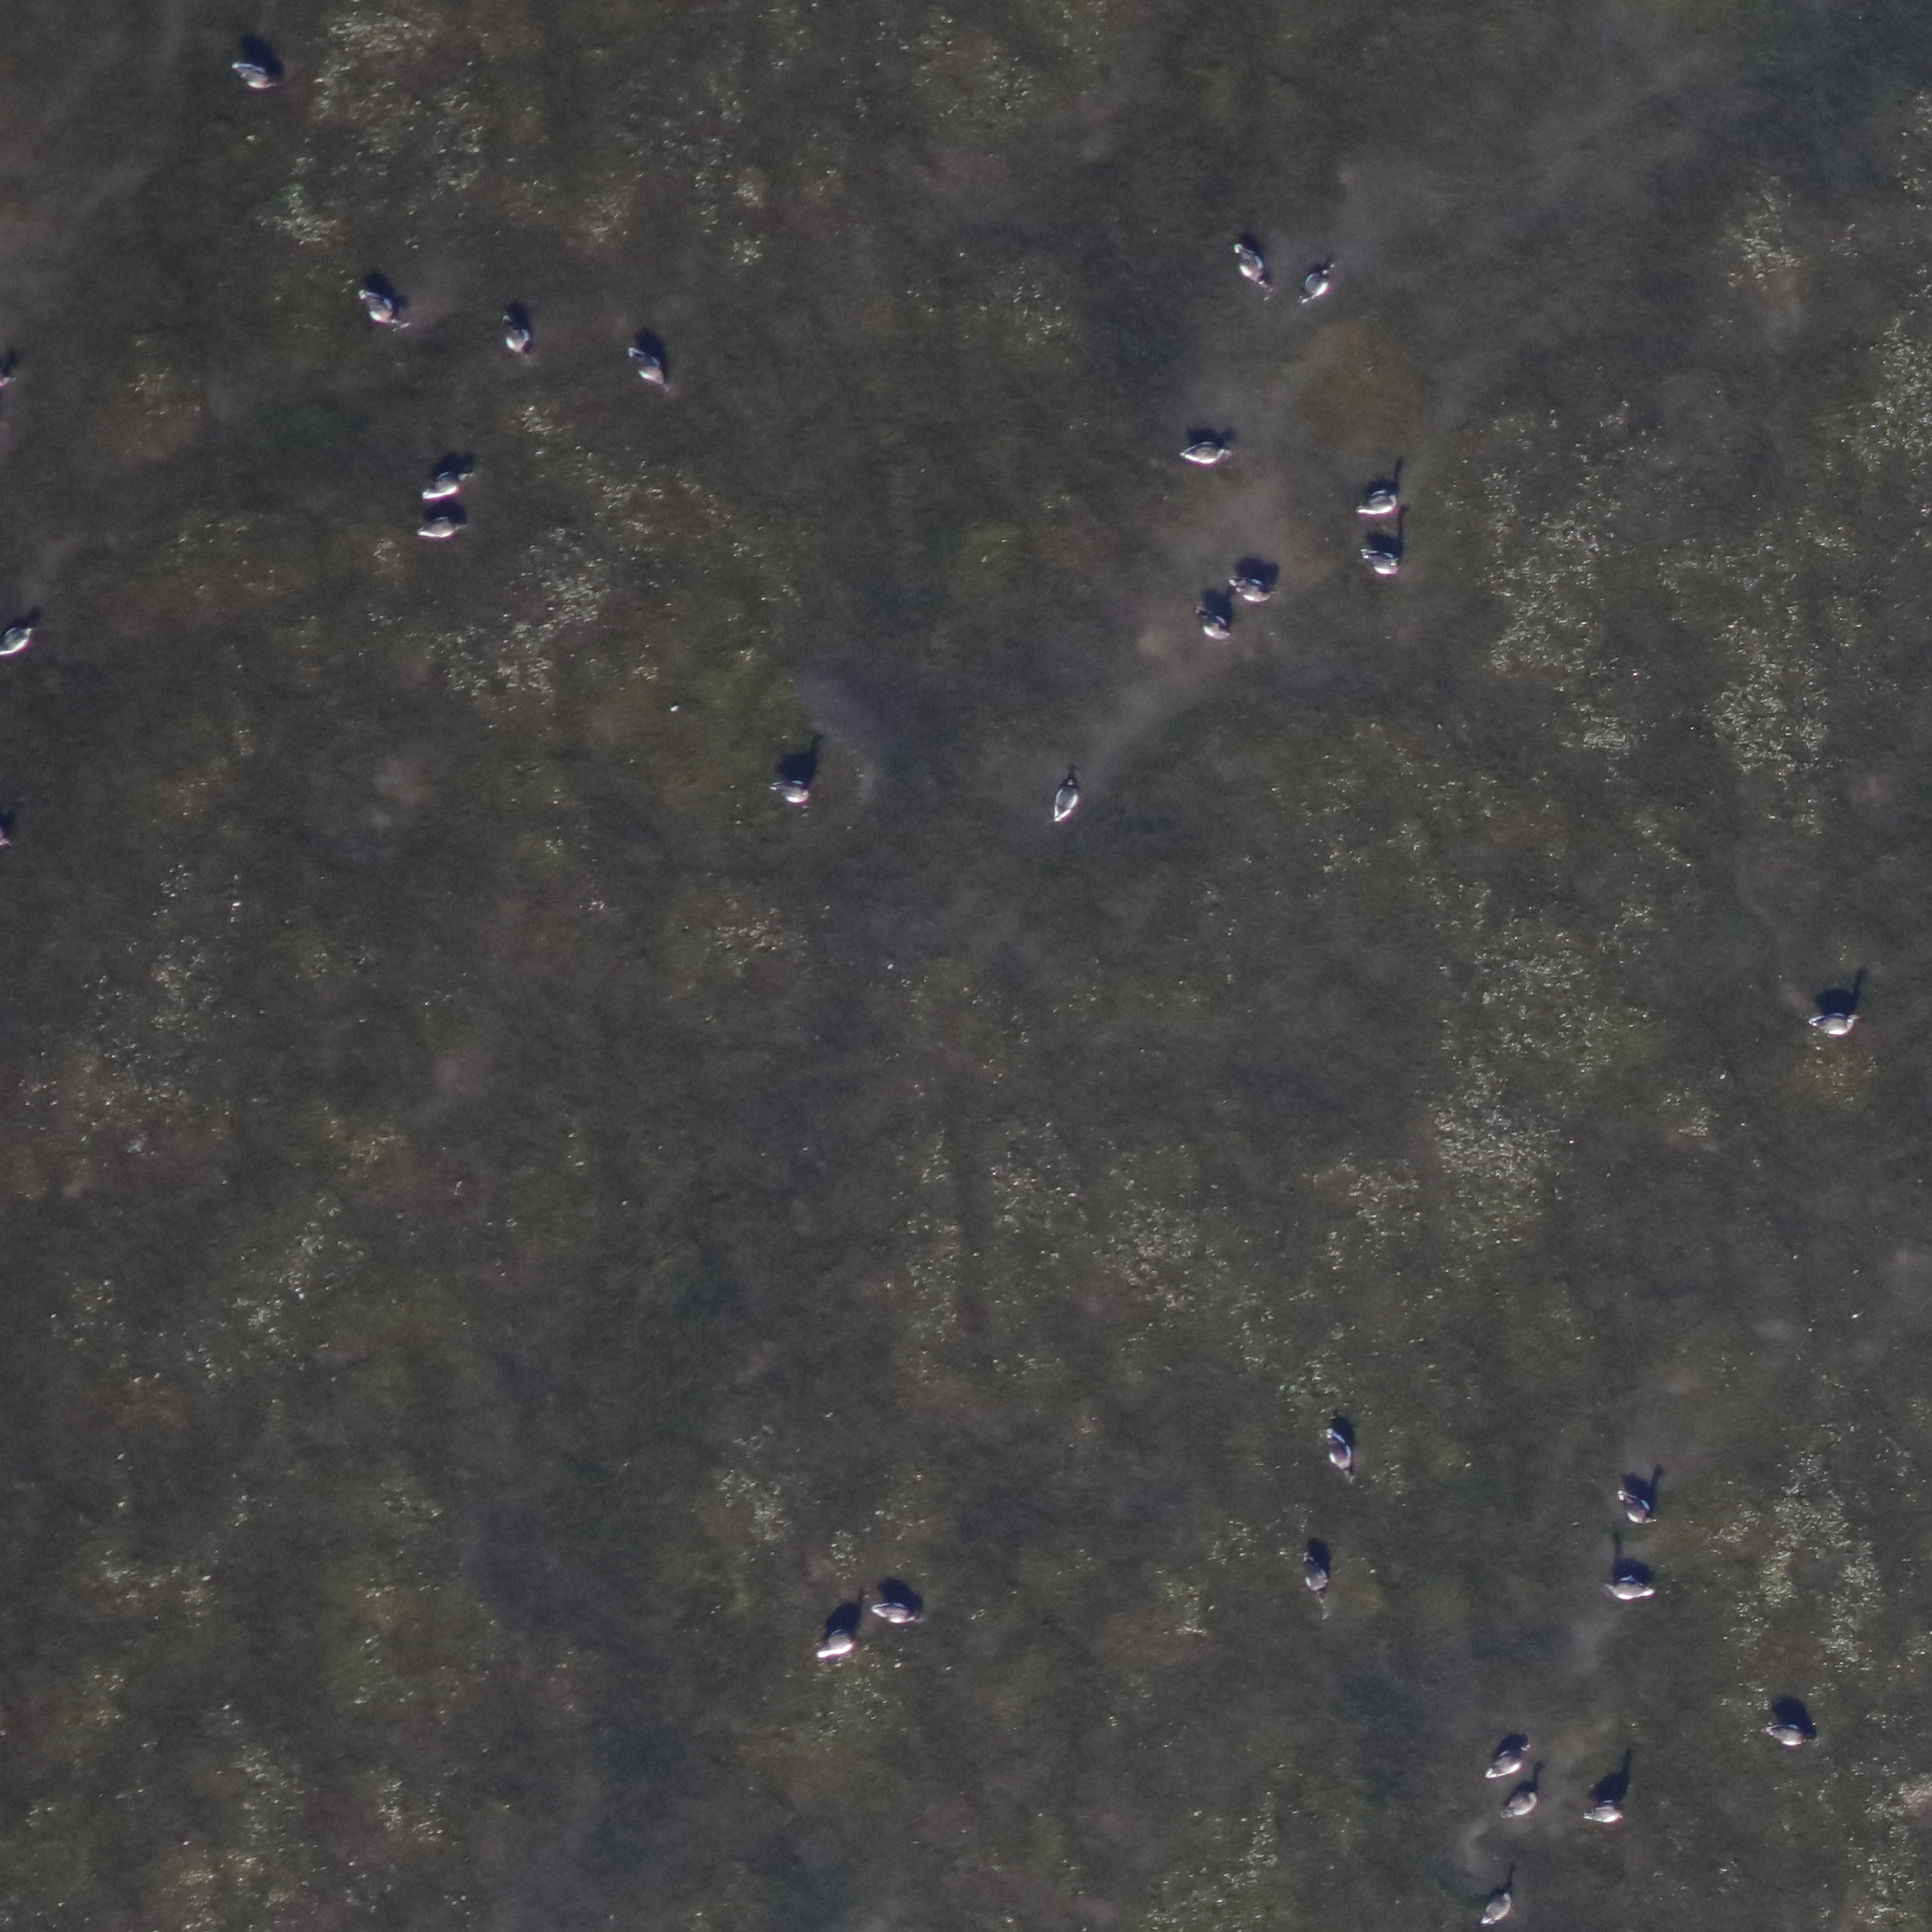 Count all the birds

28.